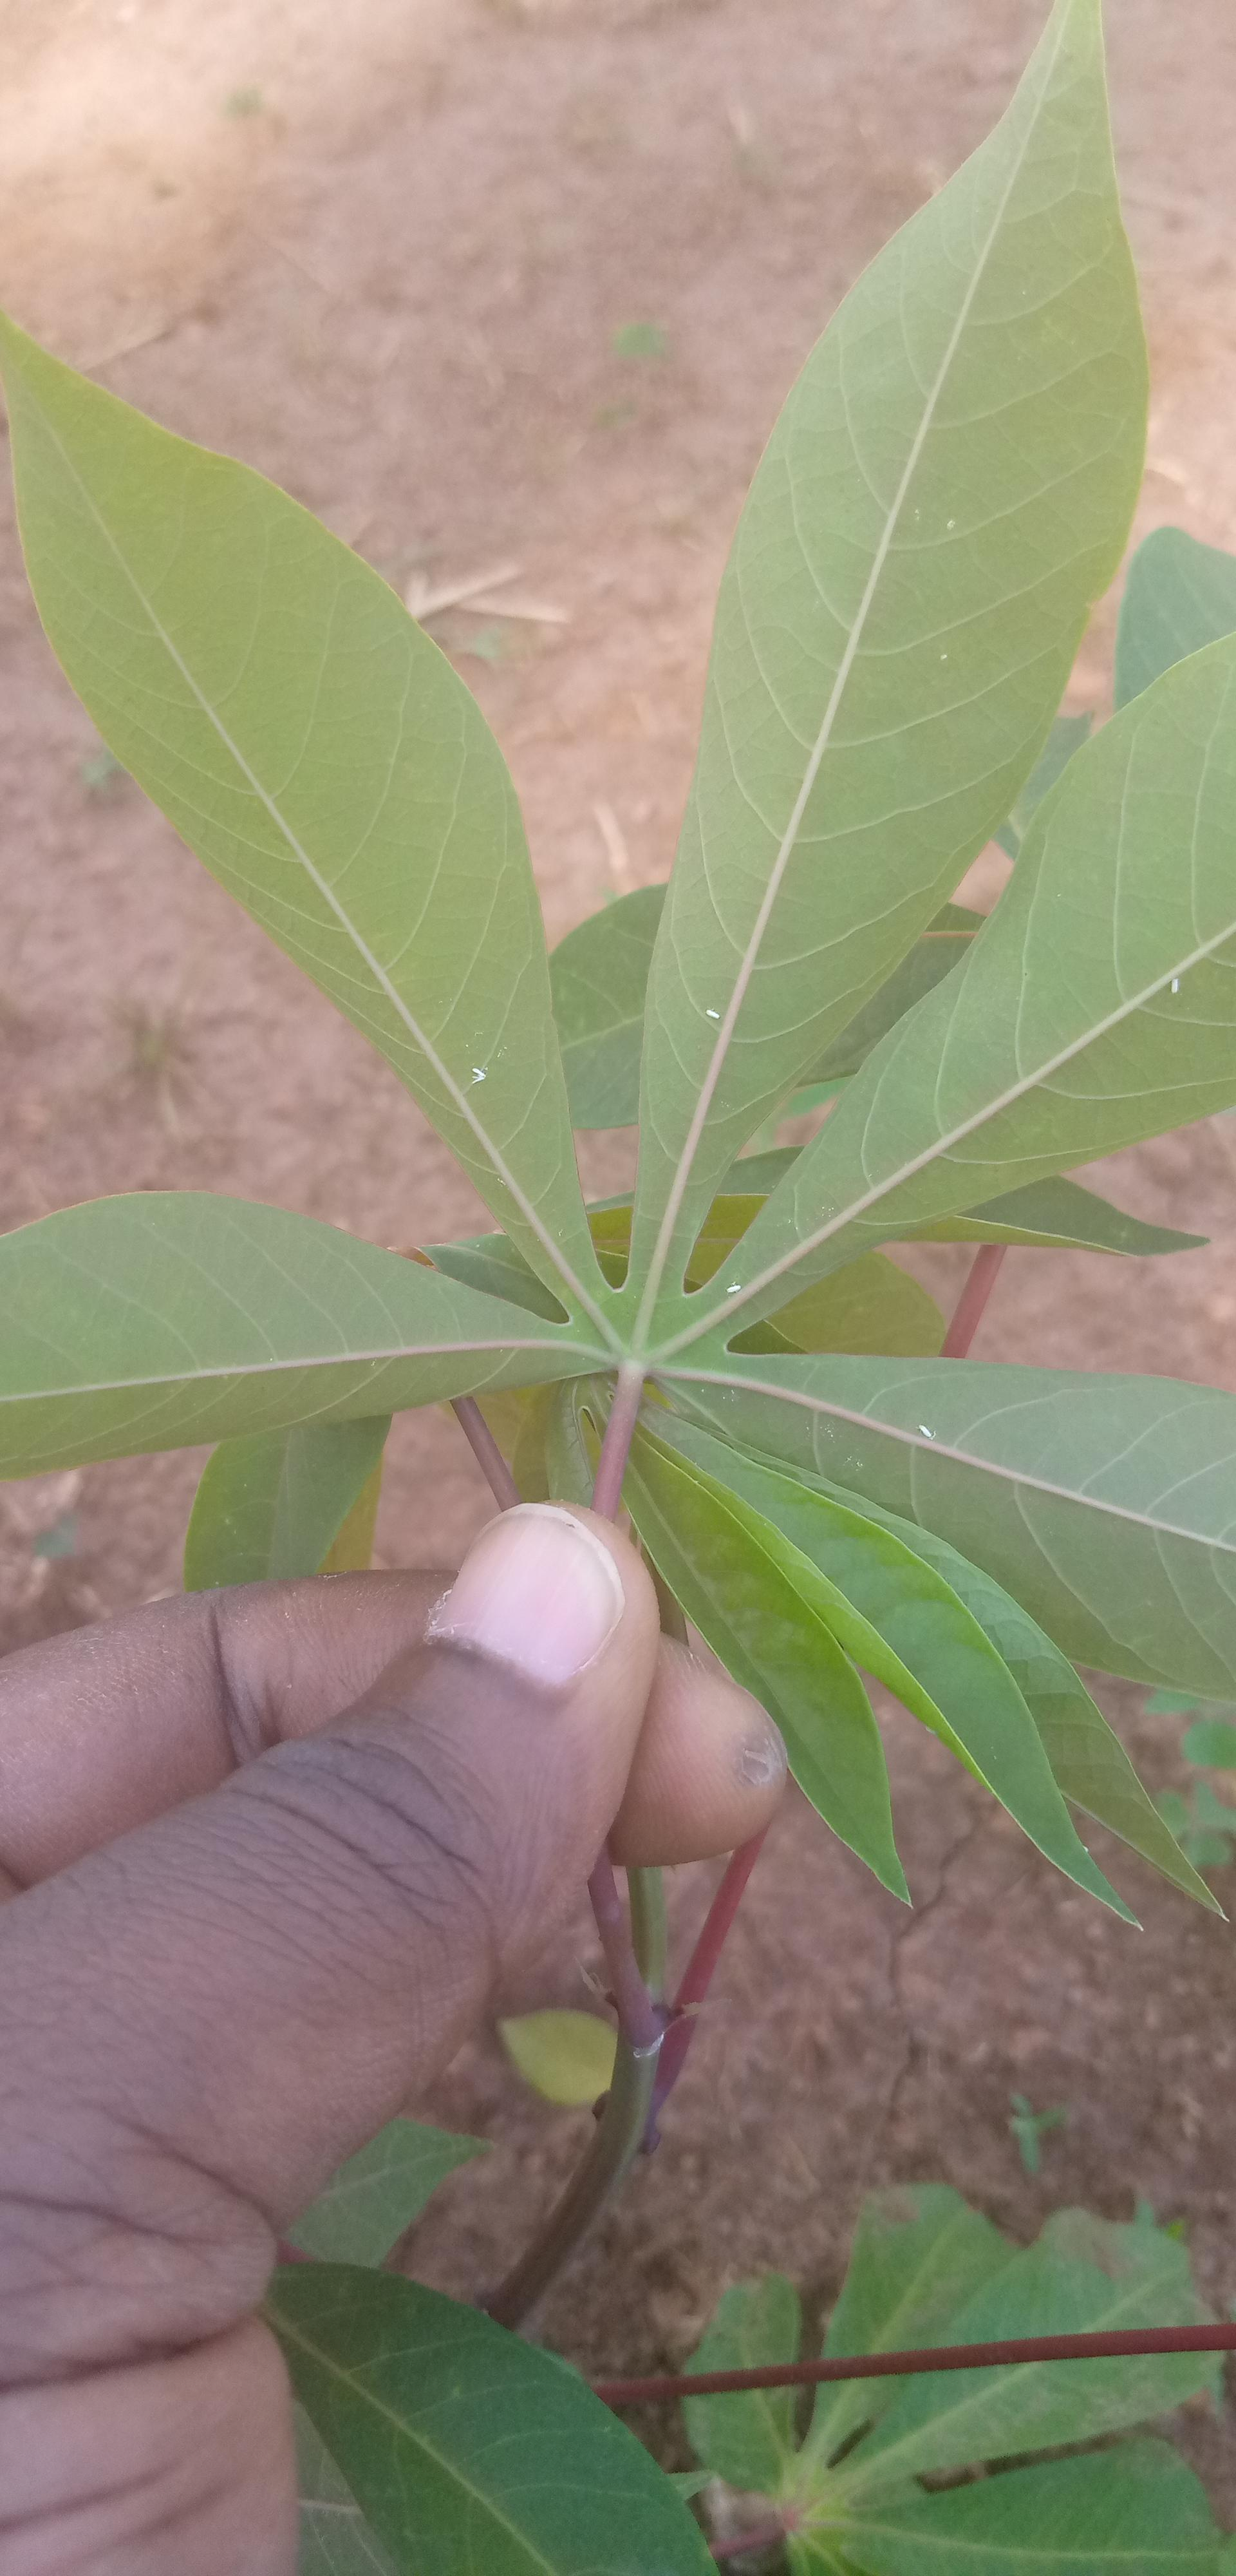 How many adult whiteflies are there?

7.